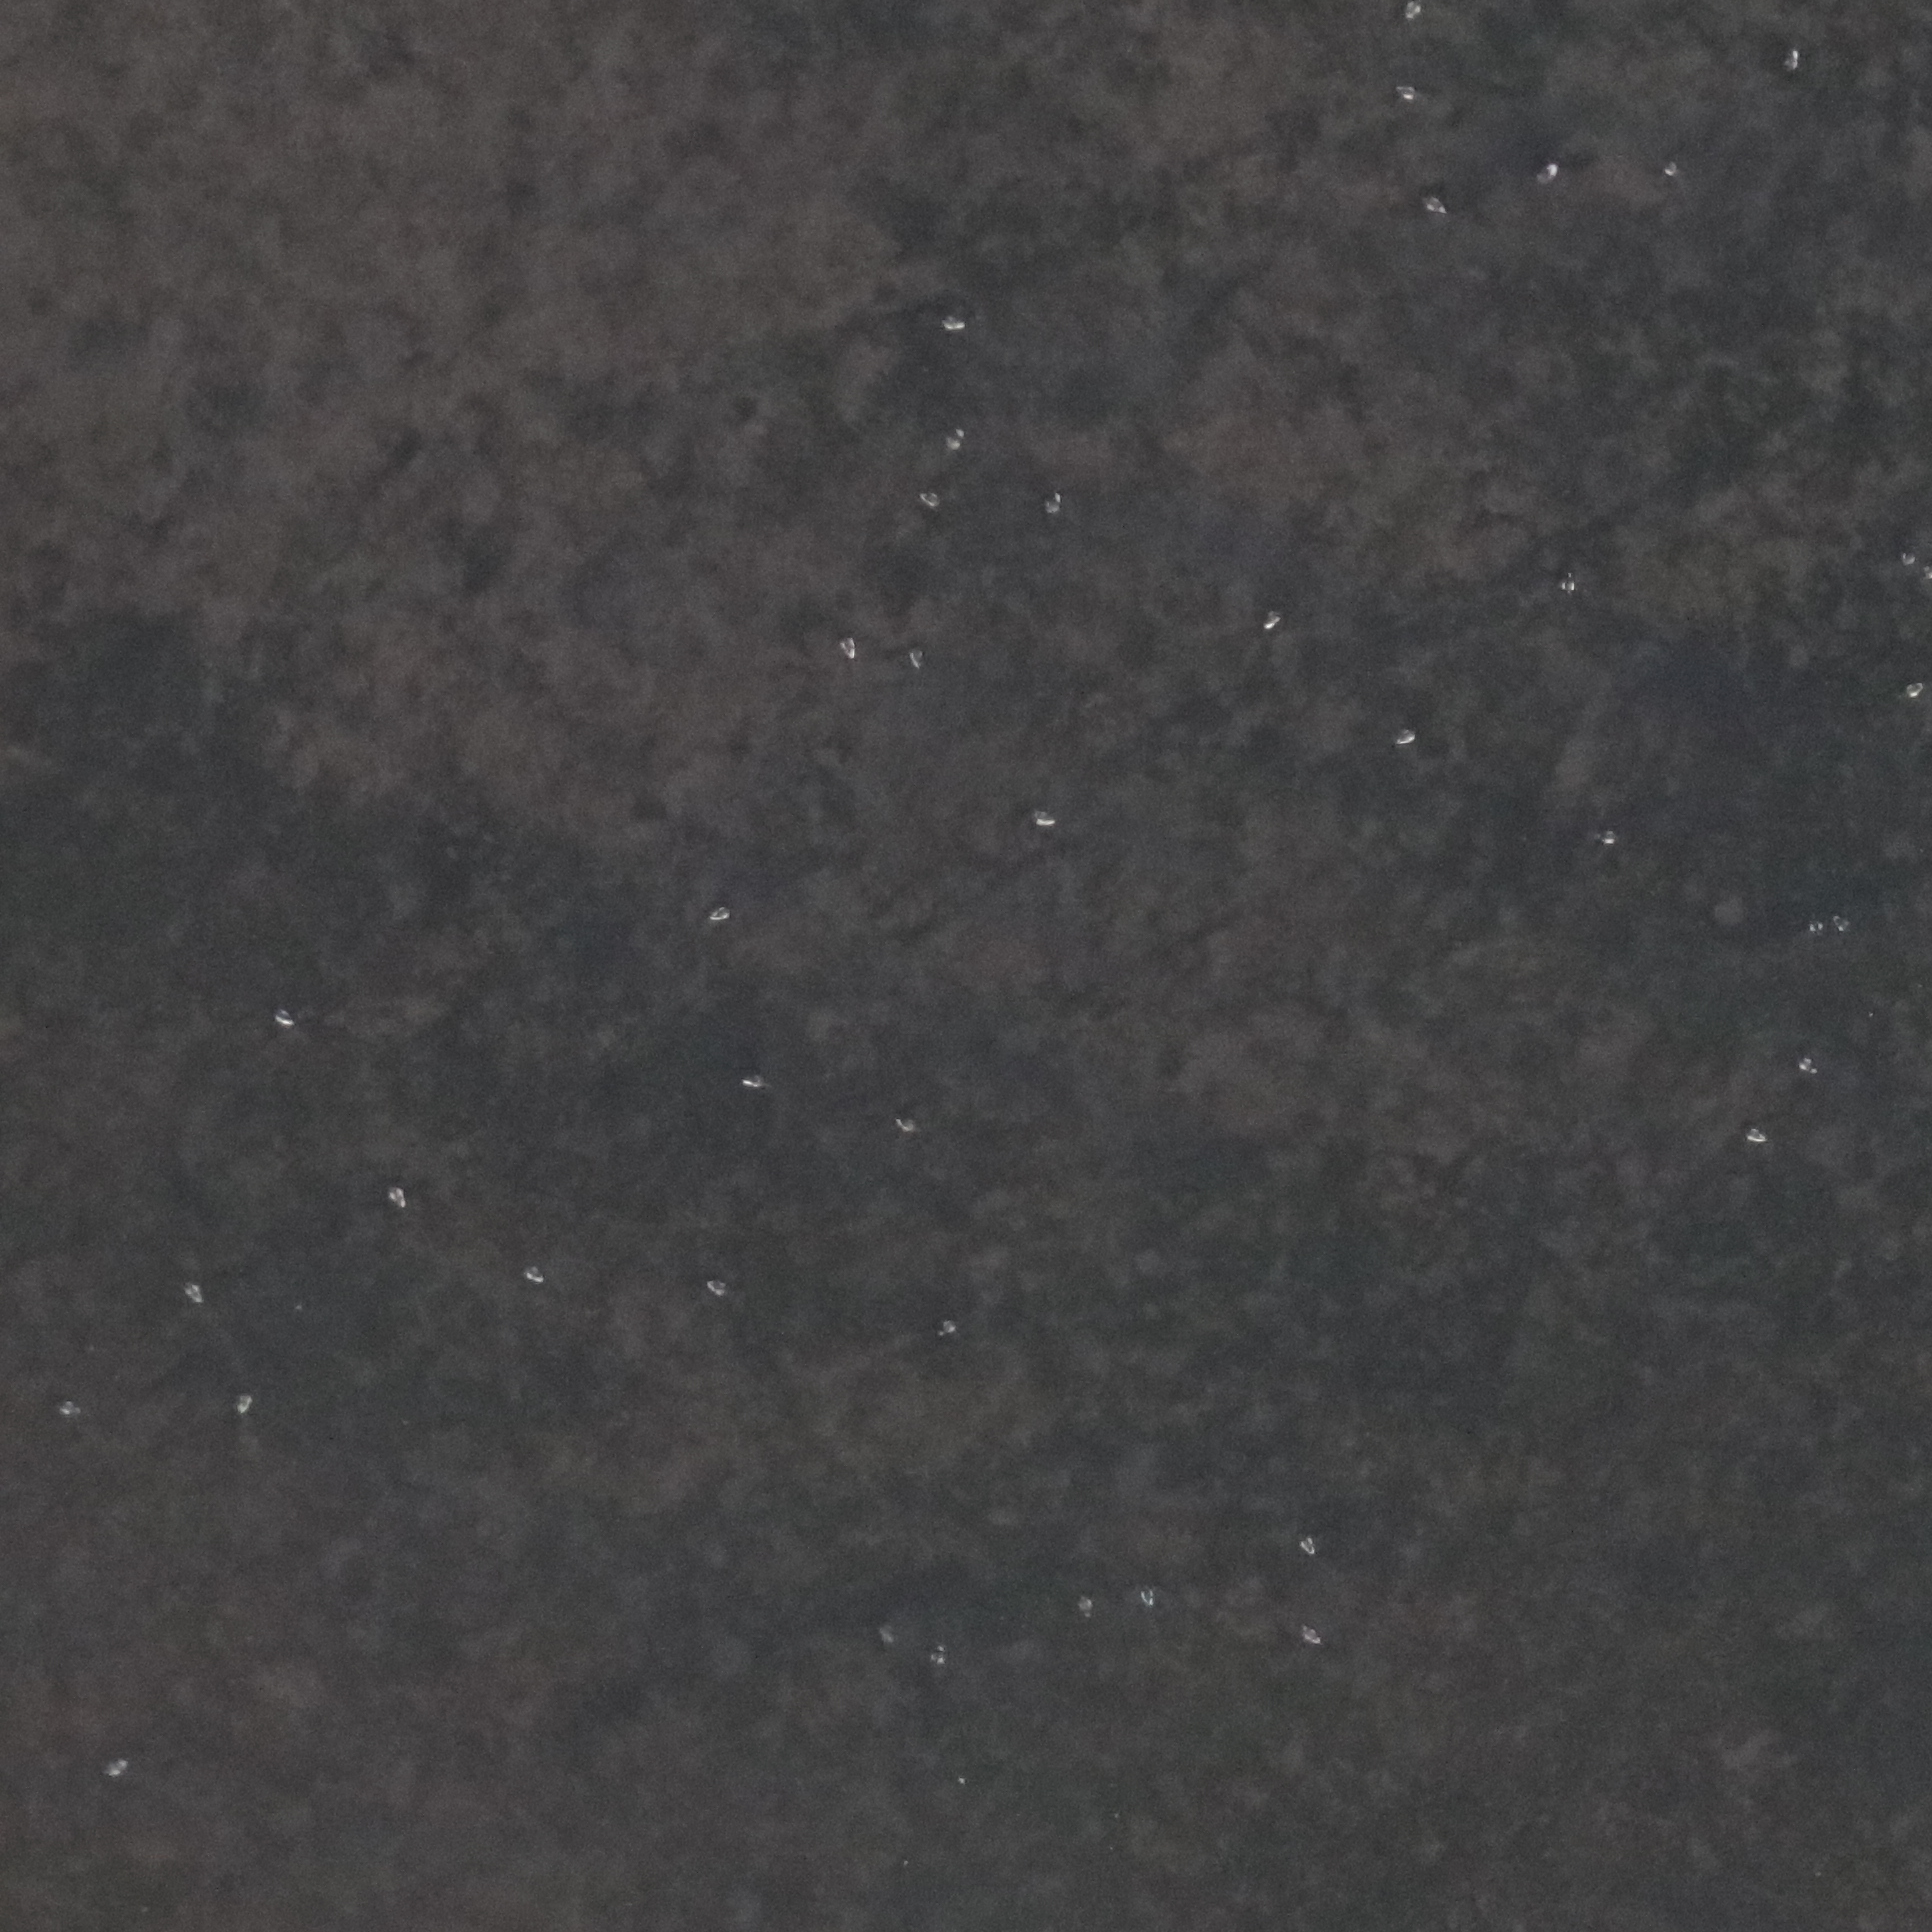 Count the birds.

41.